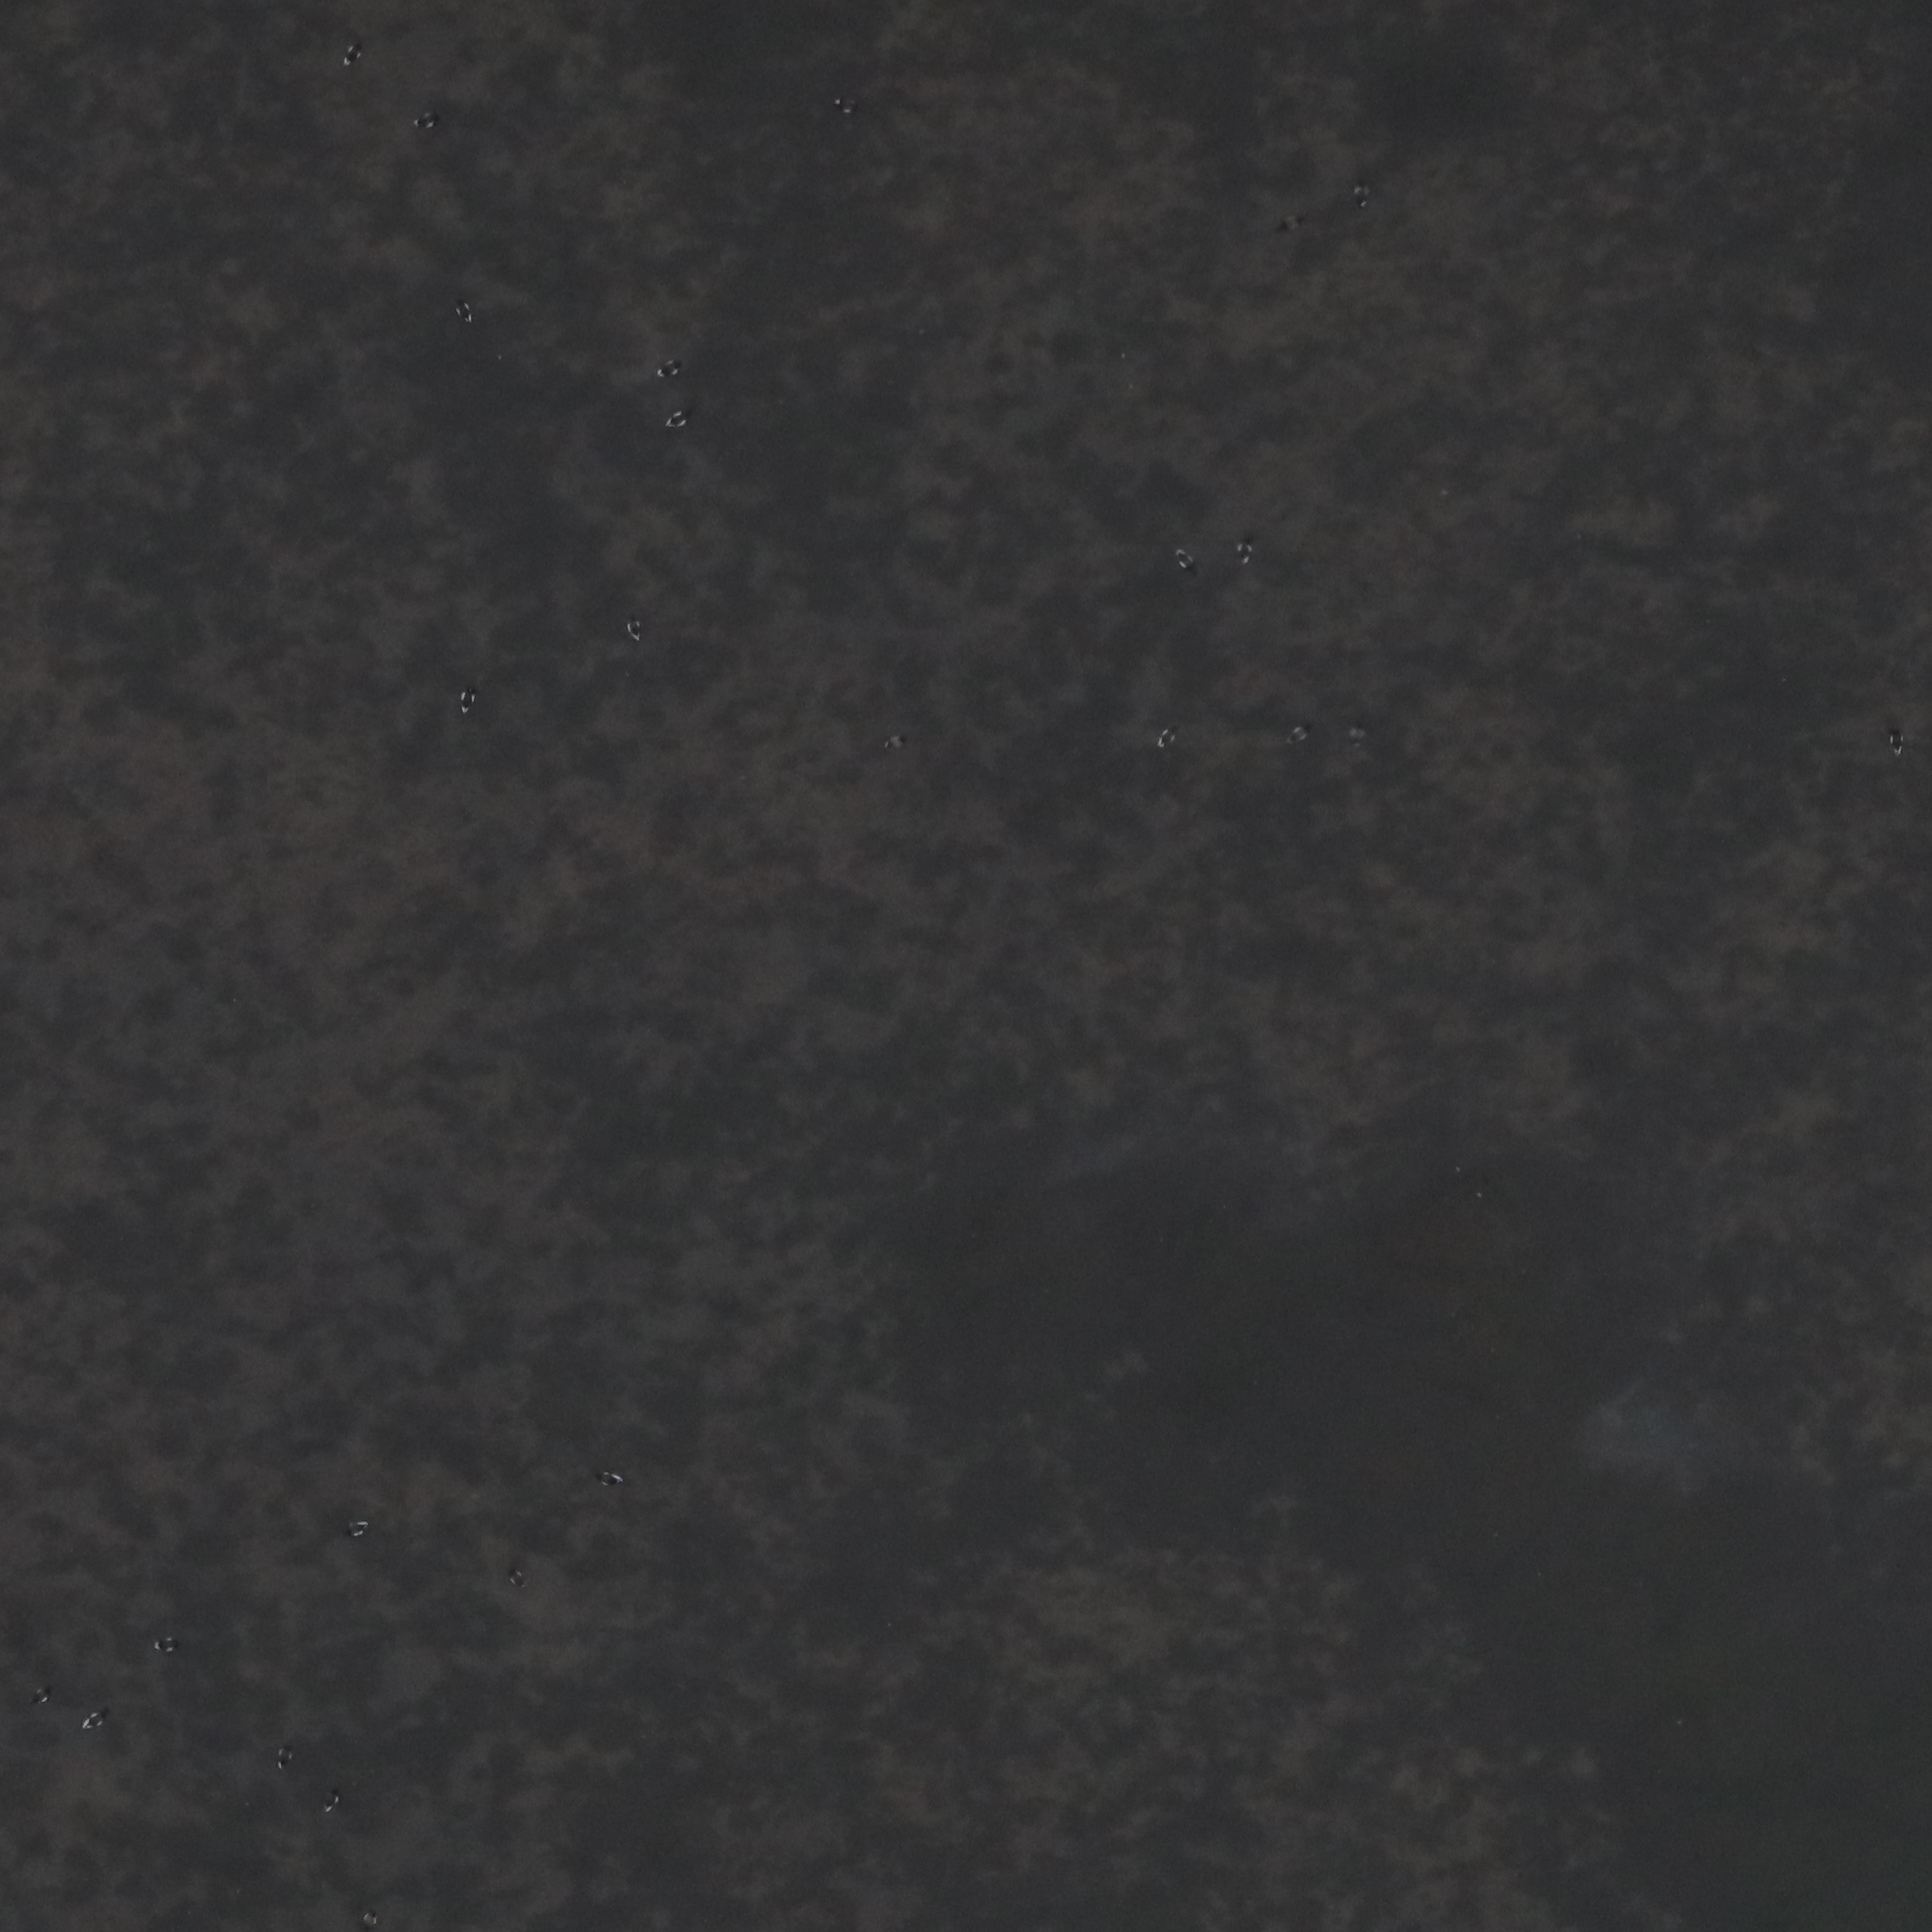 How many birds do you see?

26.